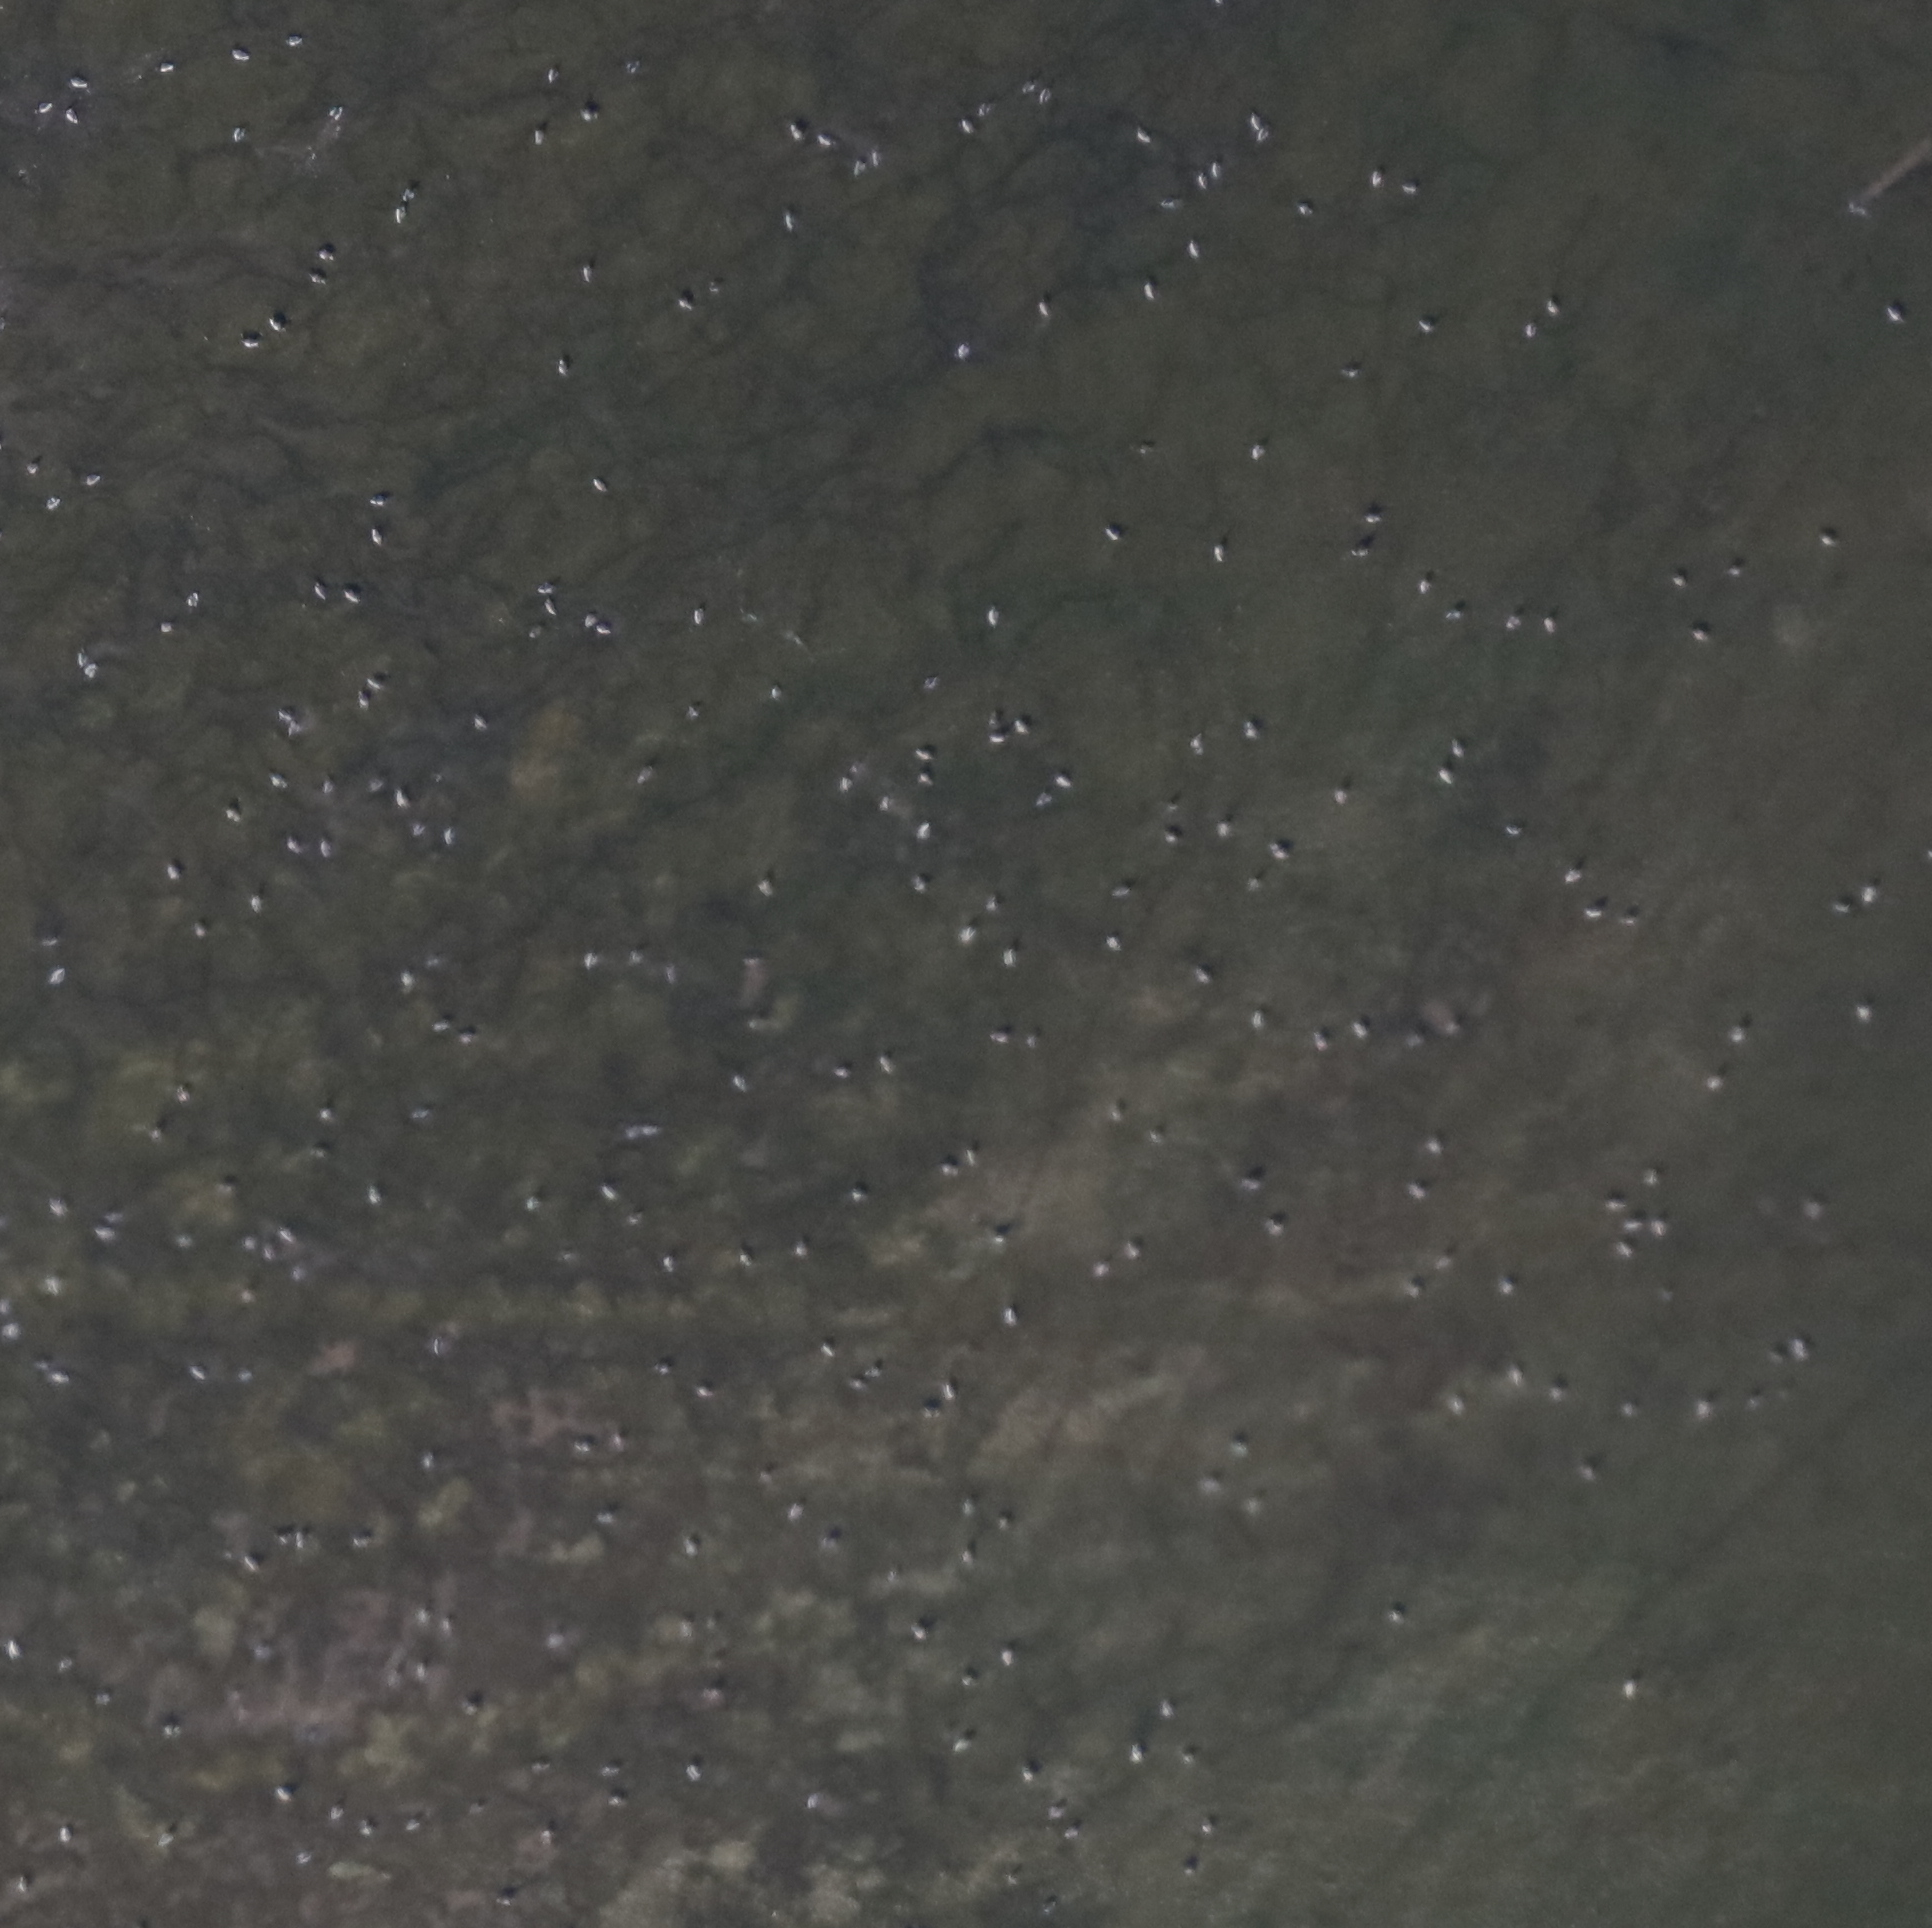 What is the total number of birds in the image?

301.